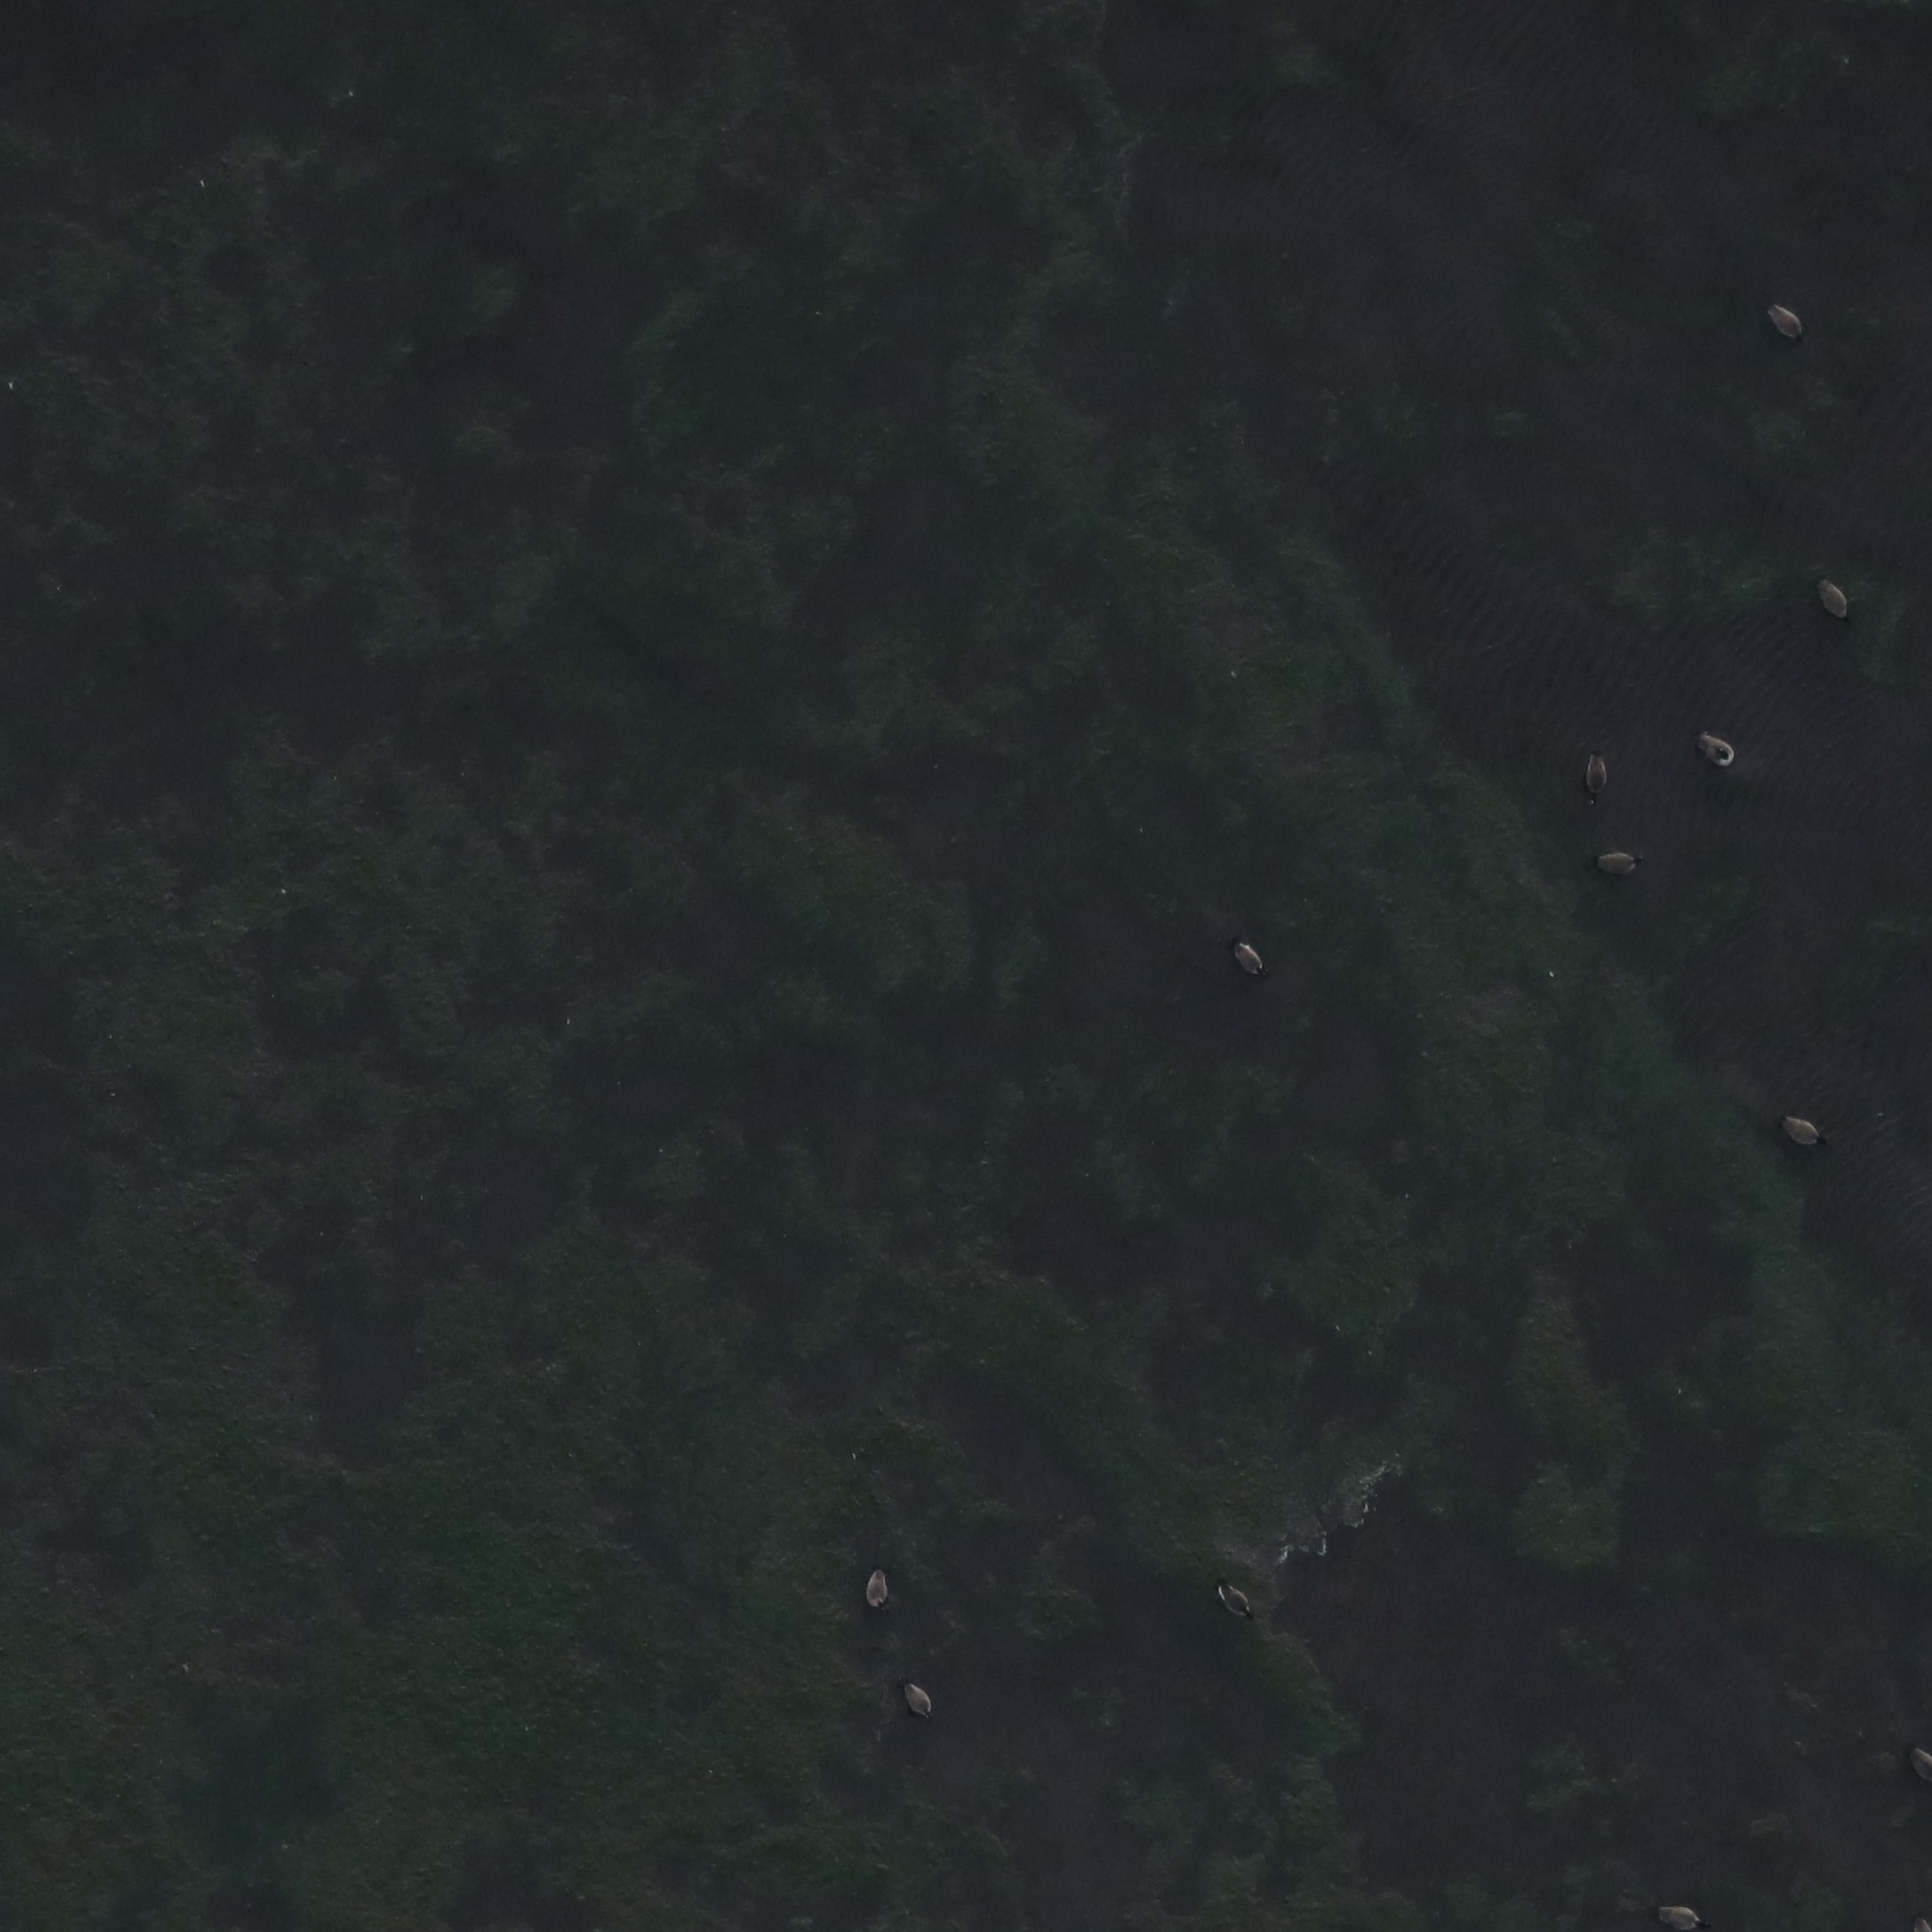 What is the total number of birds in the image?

12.